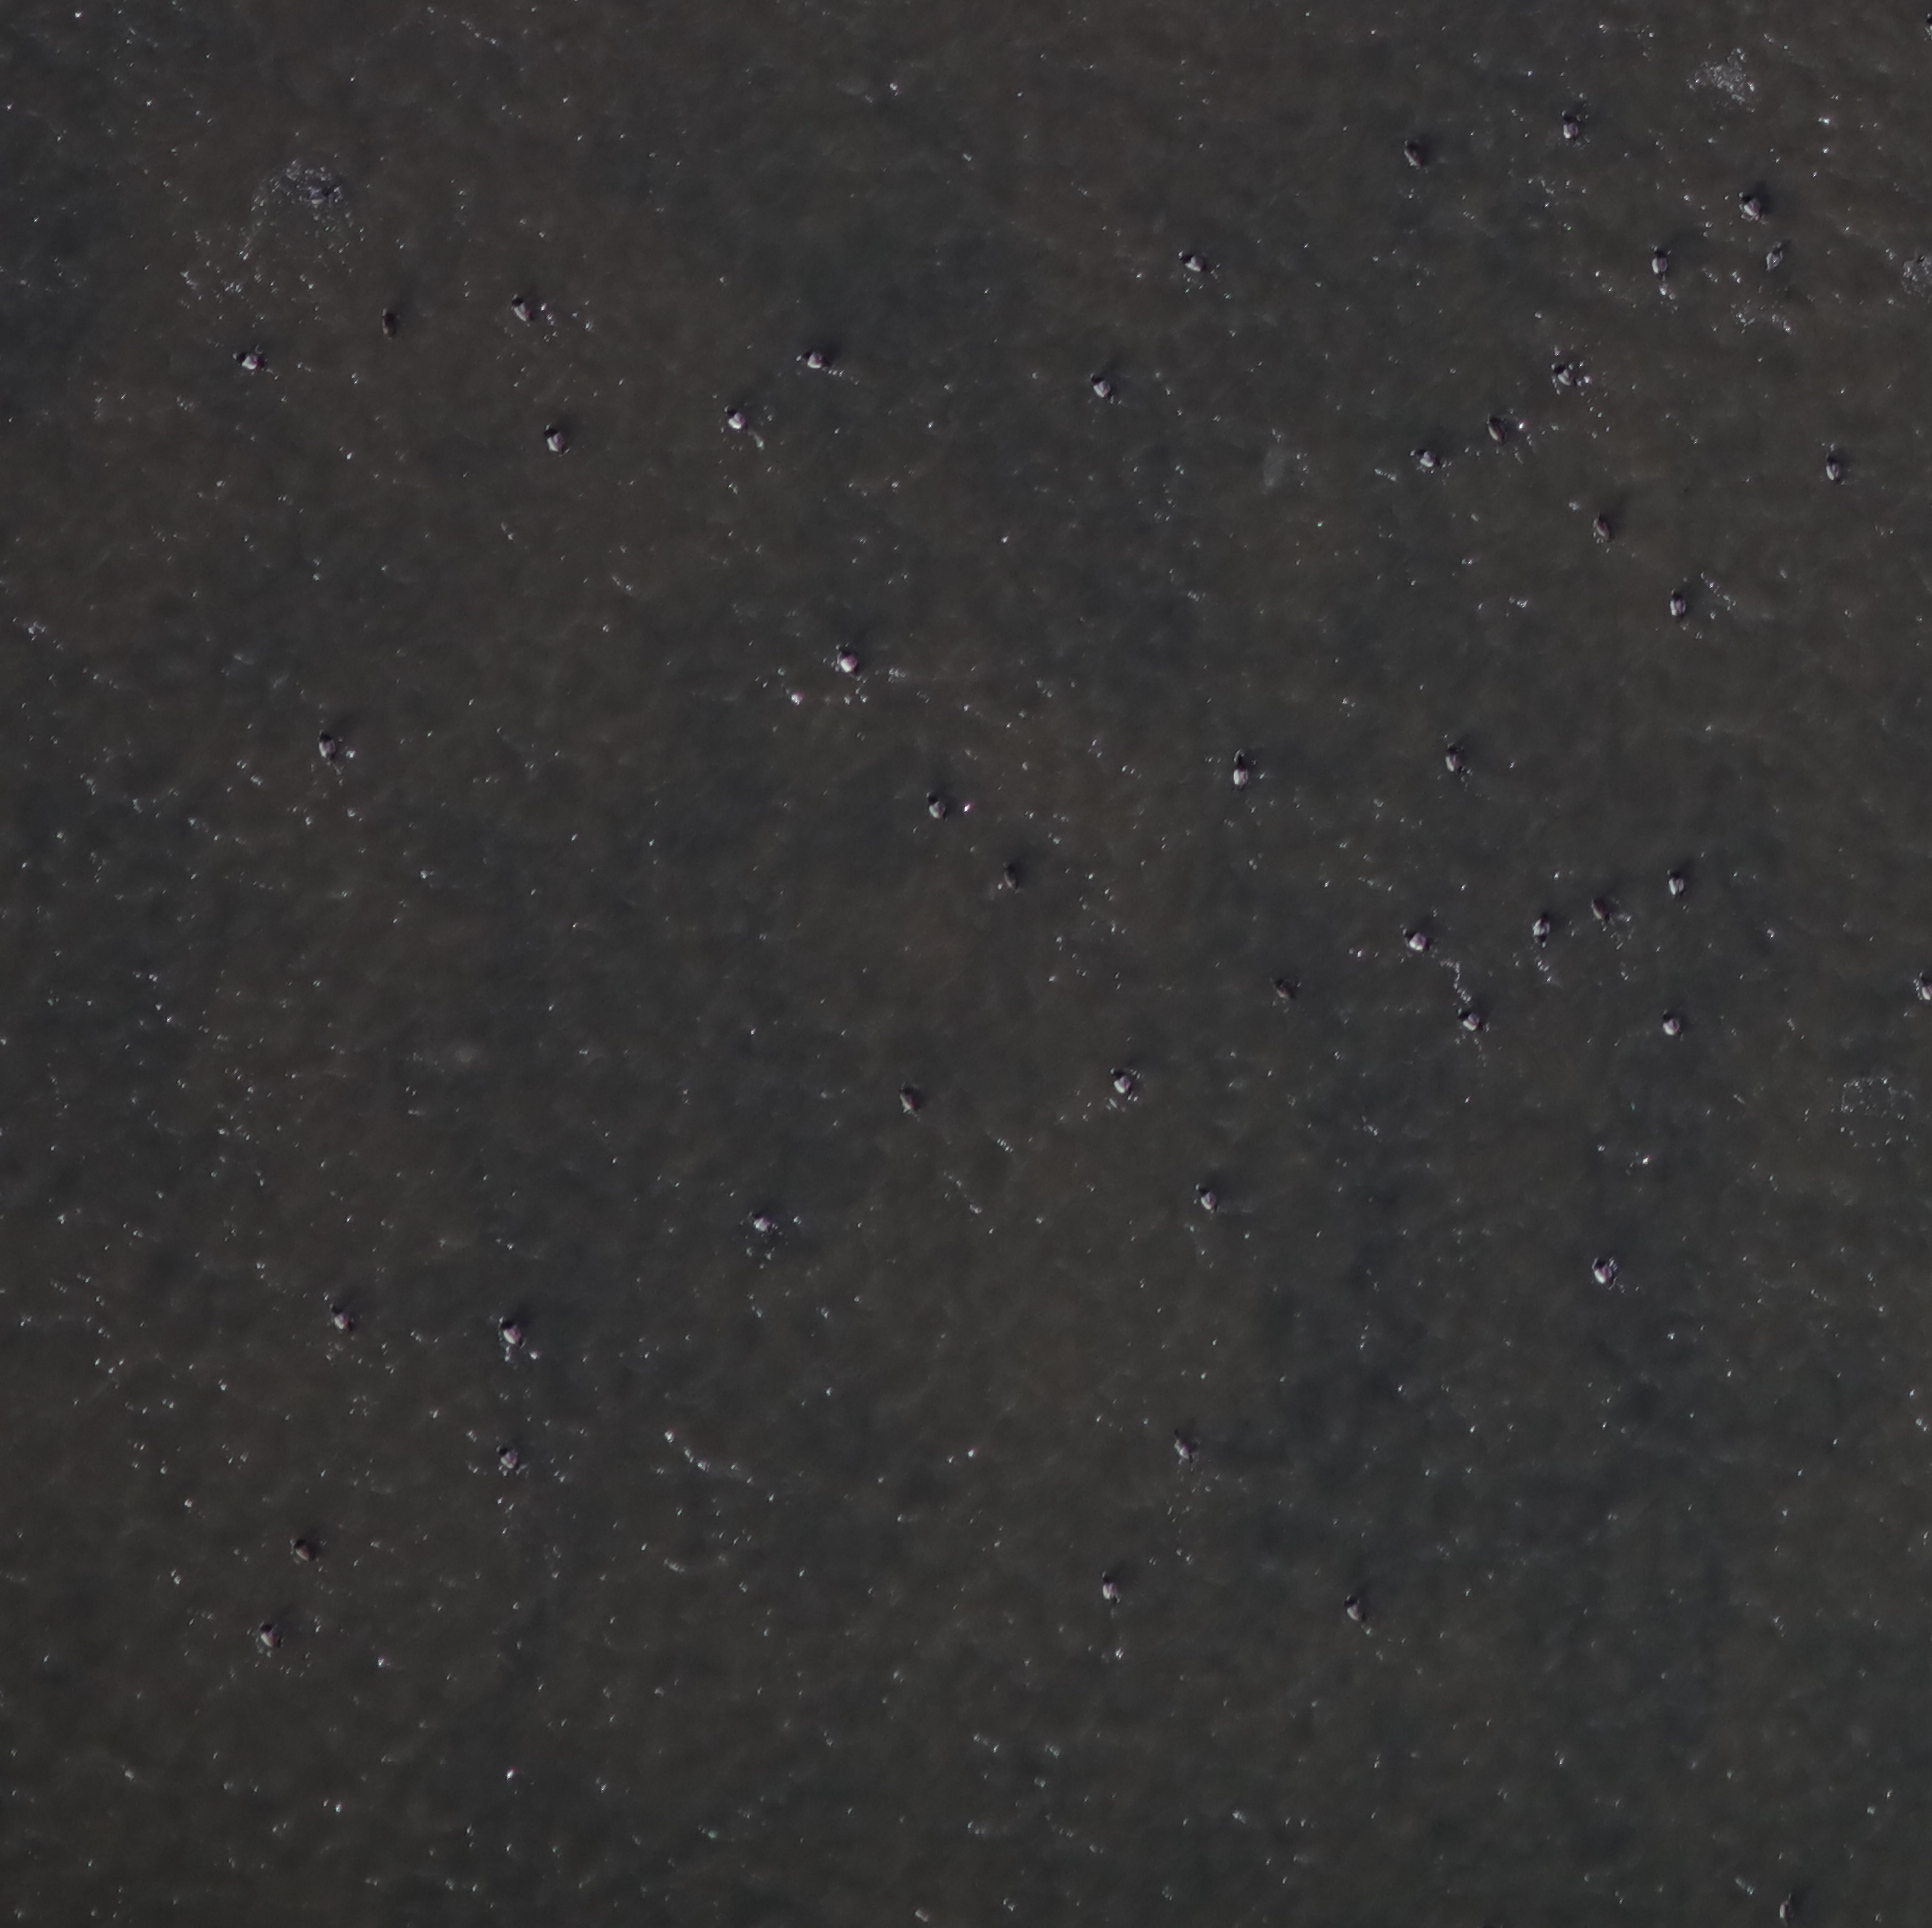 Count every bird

48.